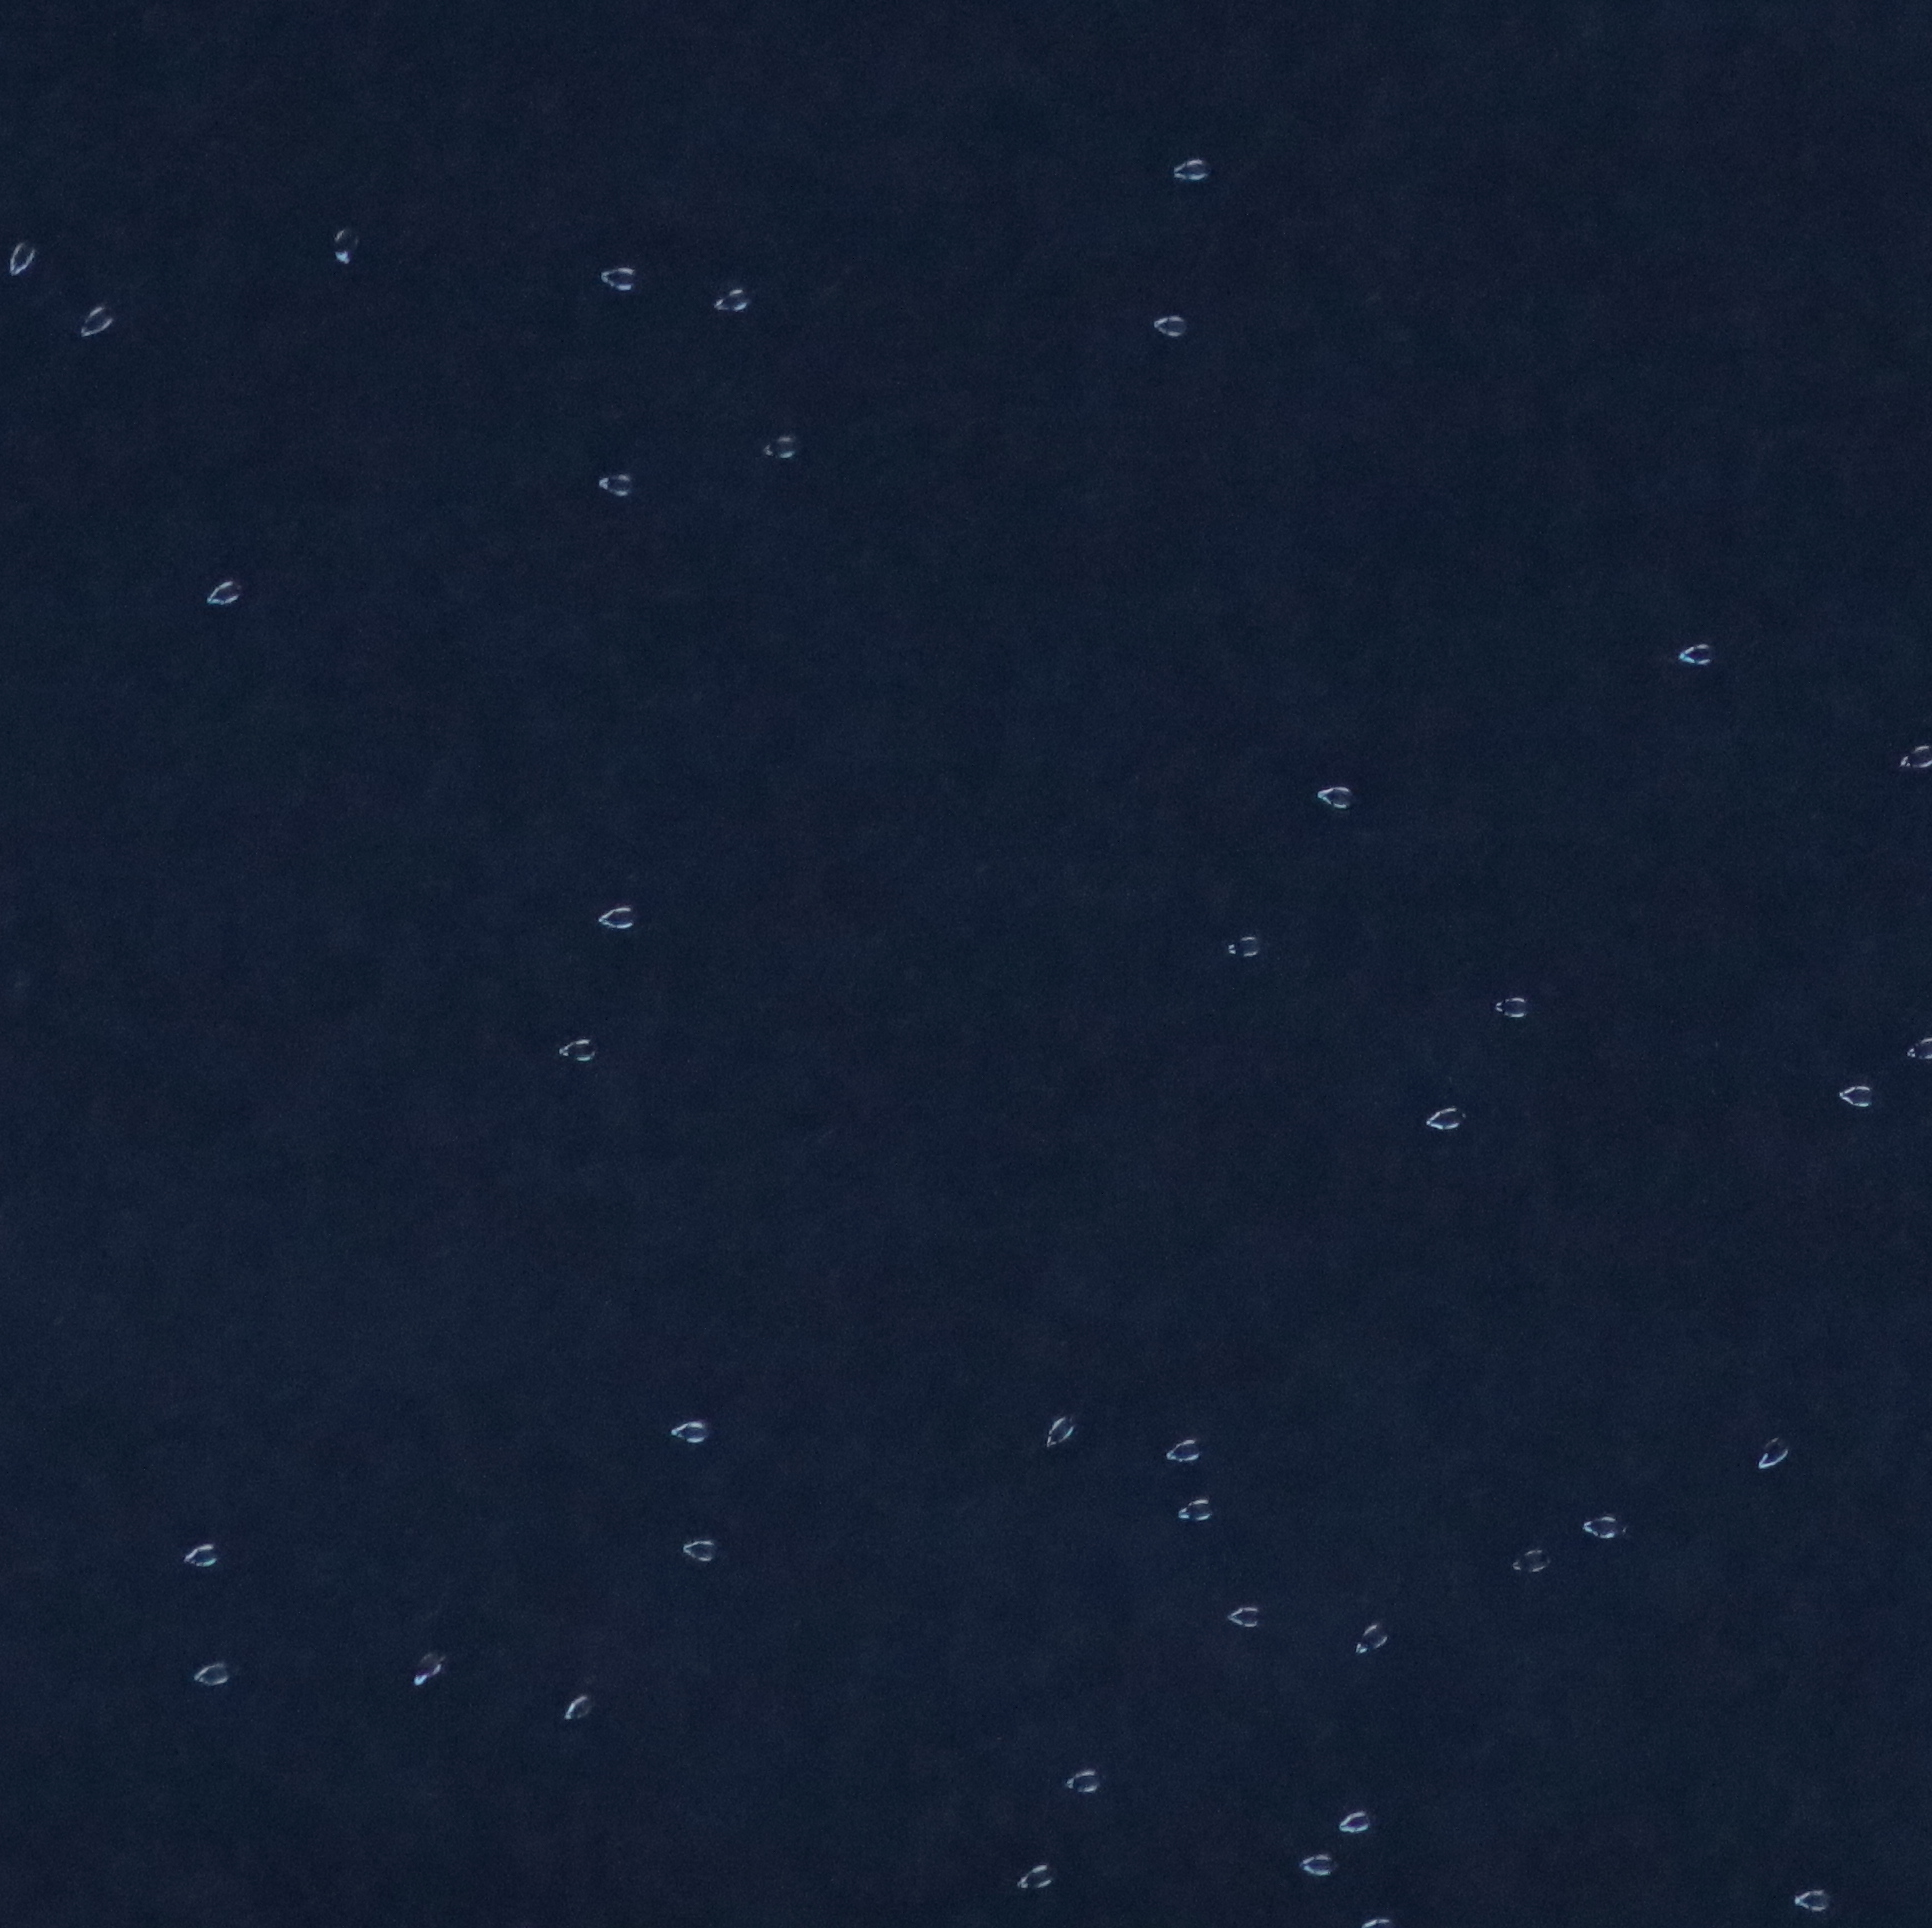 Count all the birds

39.